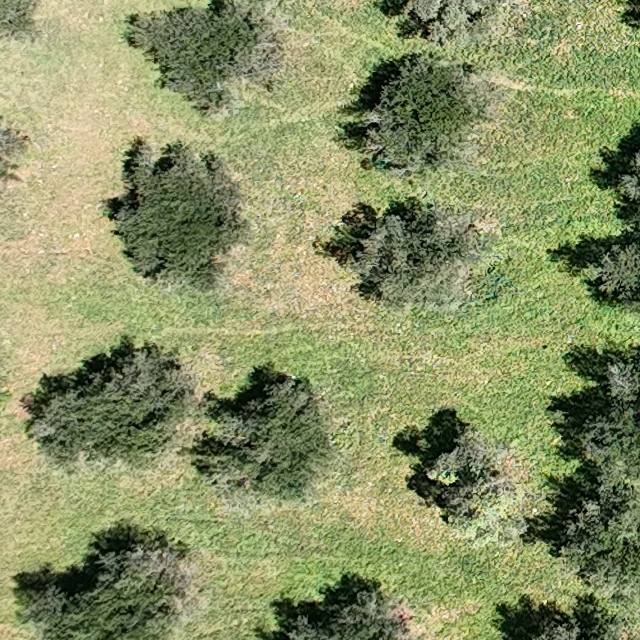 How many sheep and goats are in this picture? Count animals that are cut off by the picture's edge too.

0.